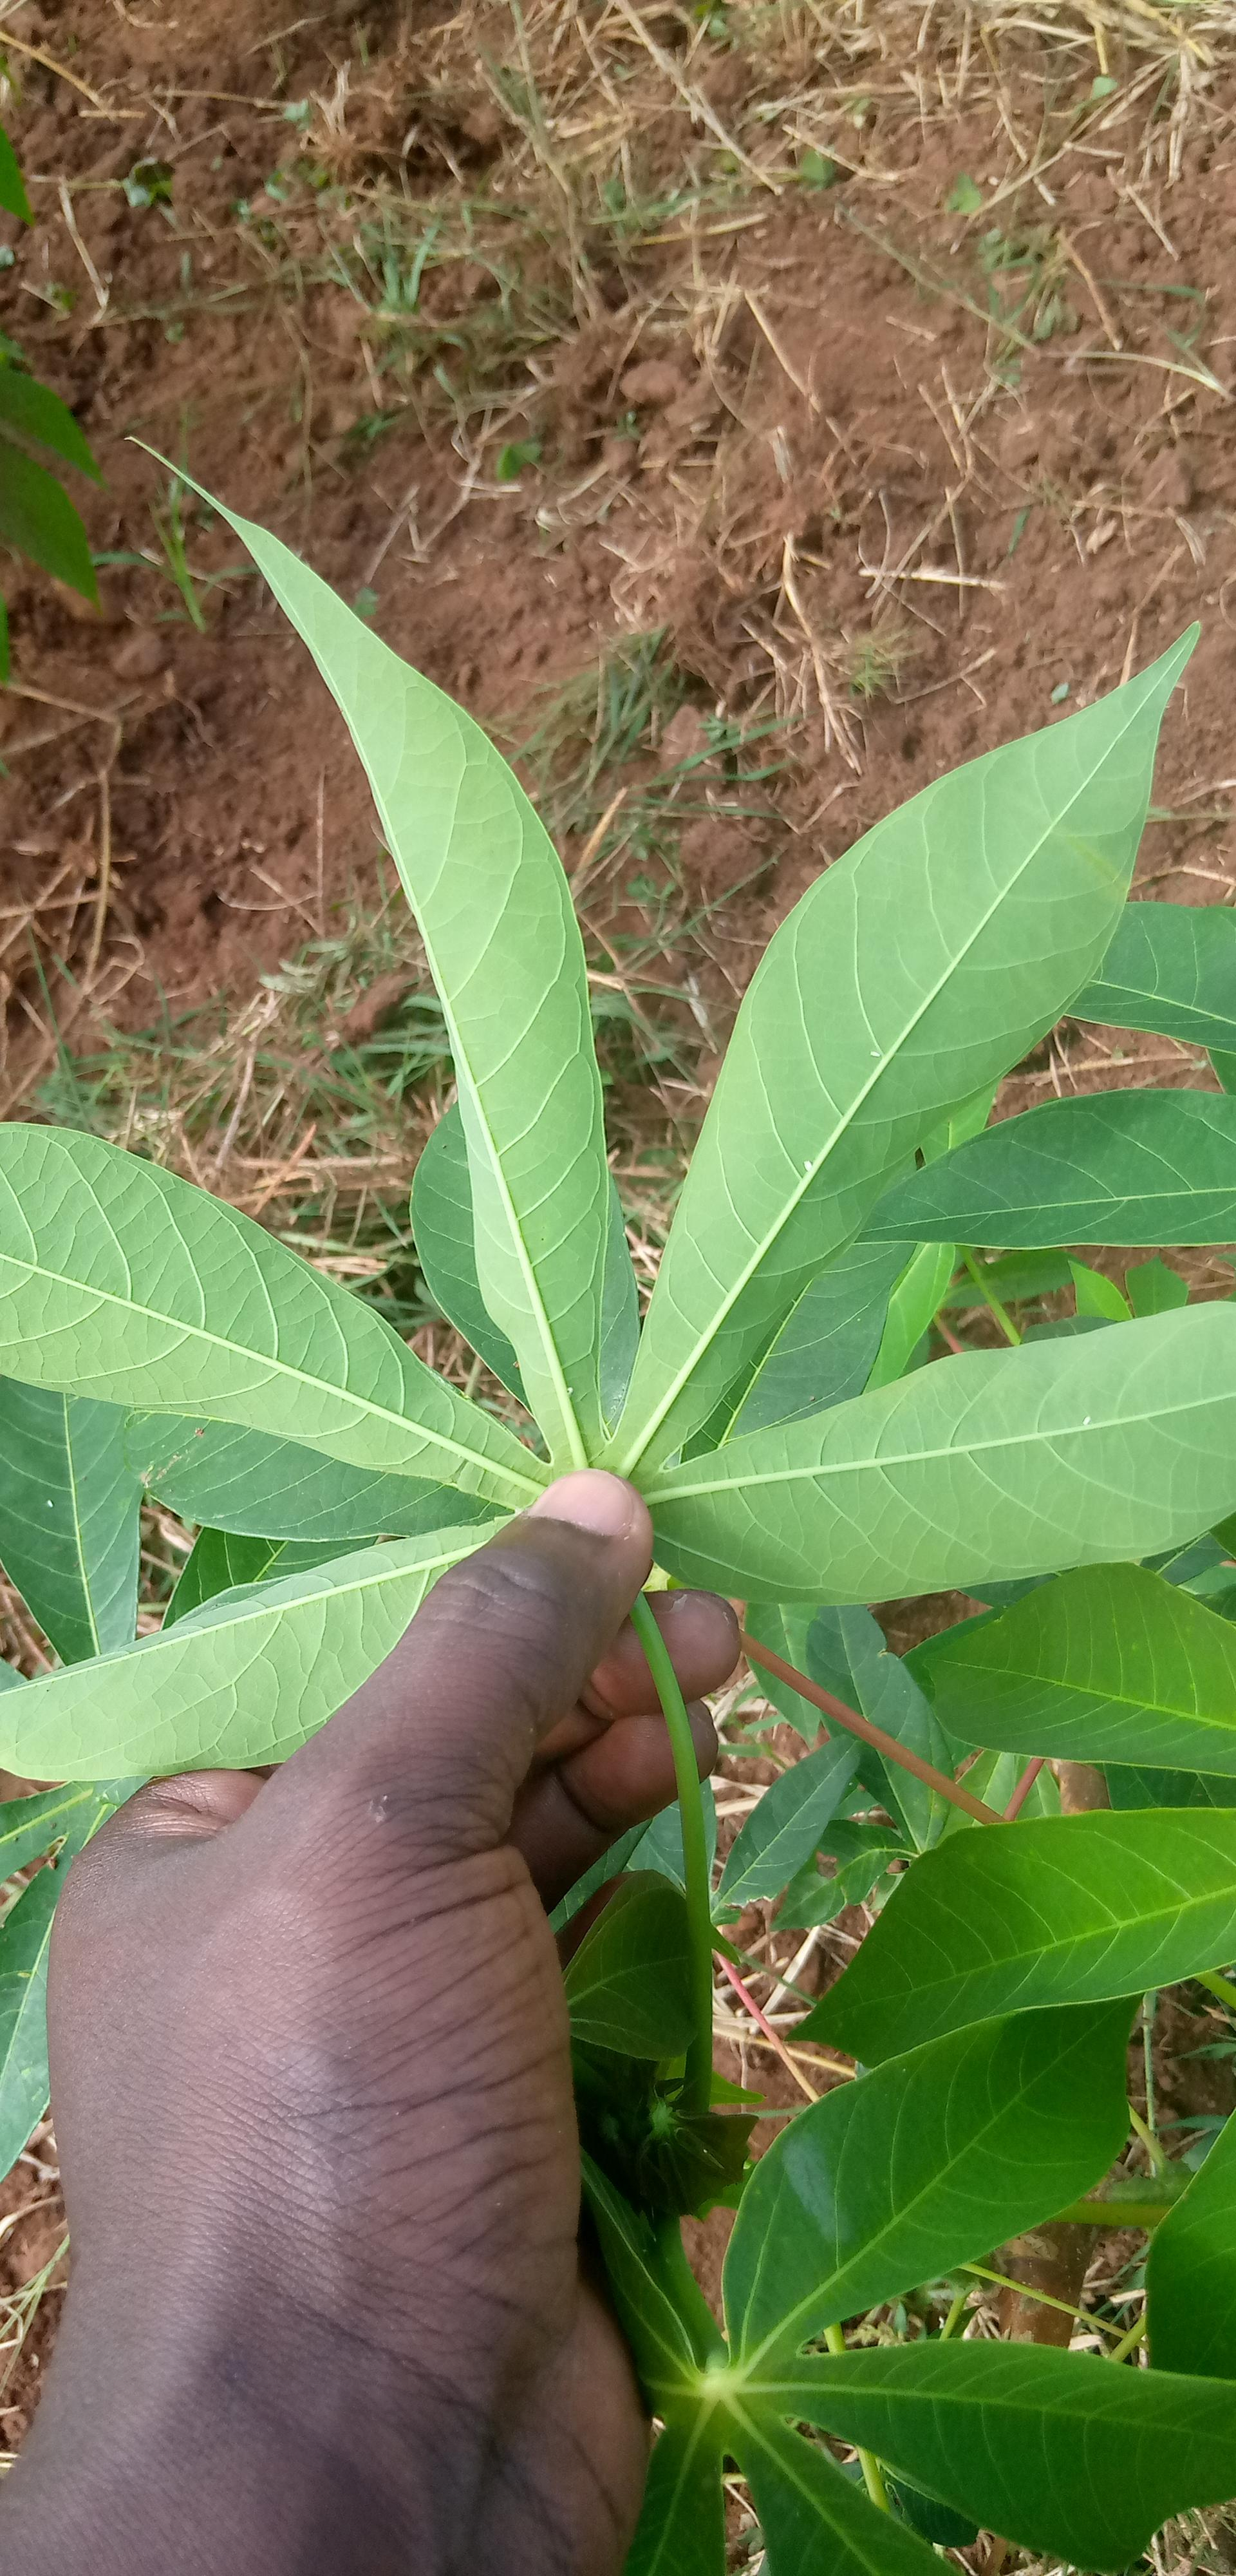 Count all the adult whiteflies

4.